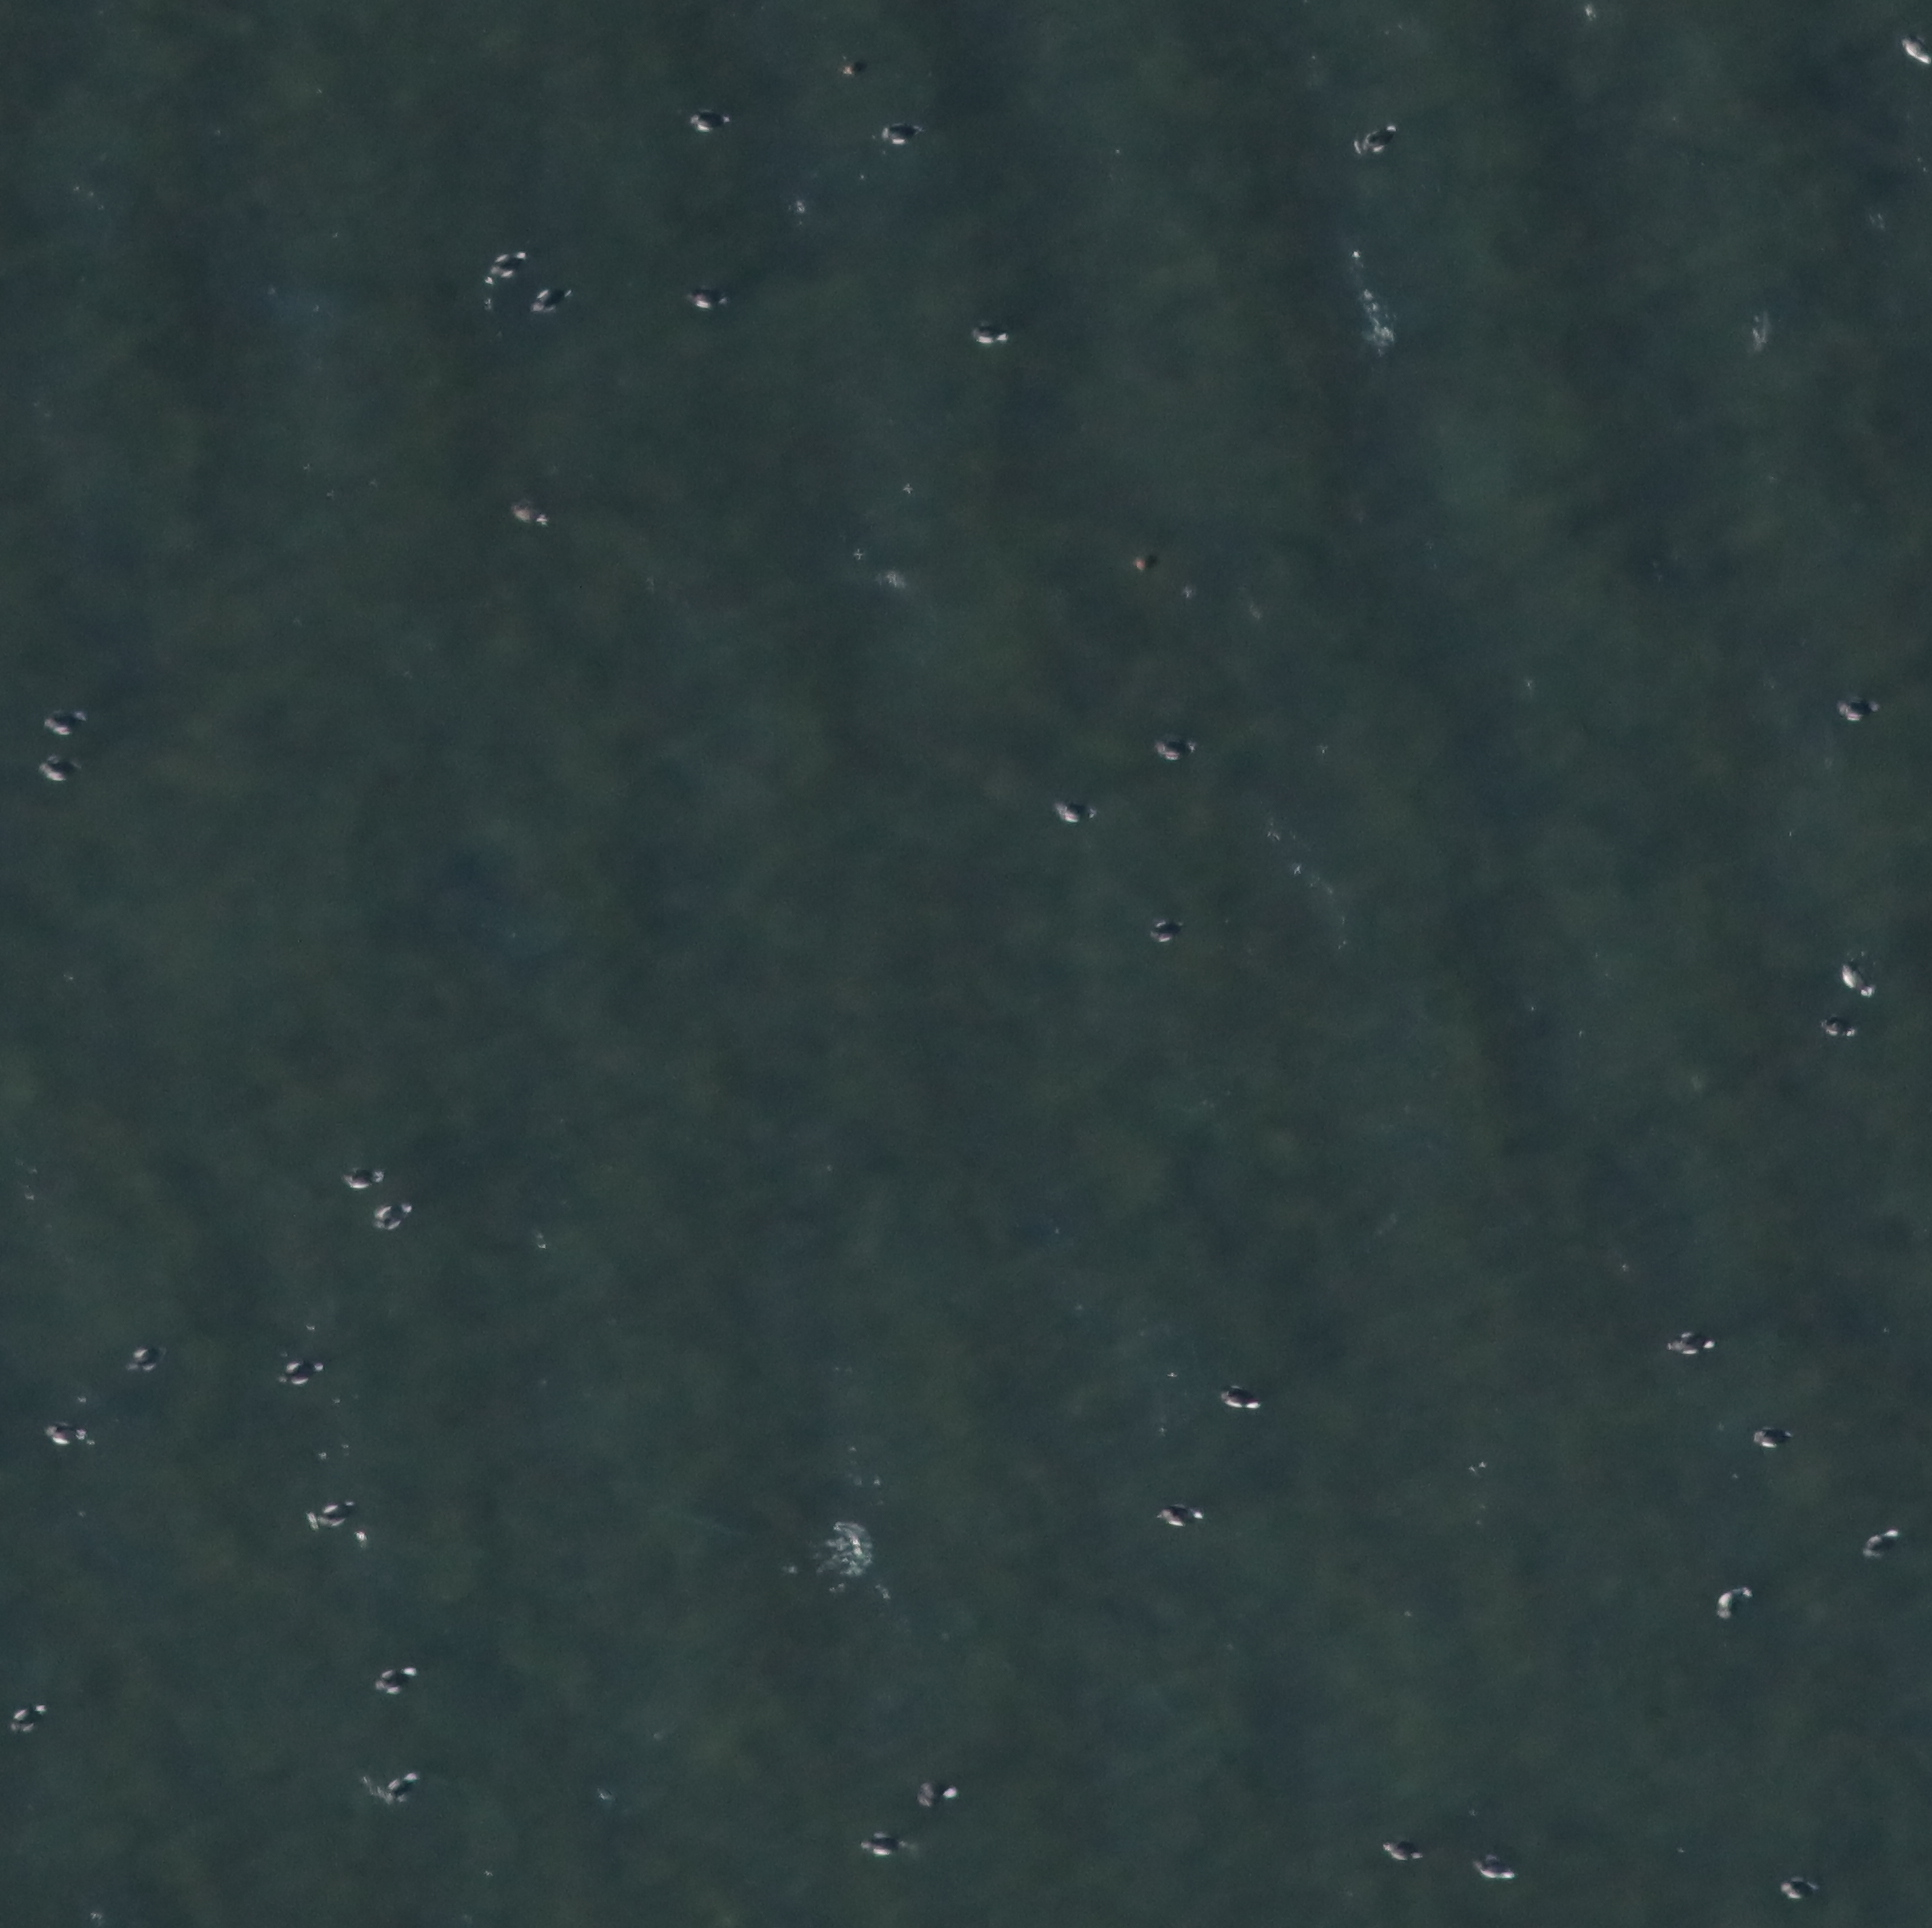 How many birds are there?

39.